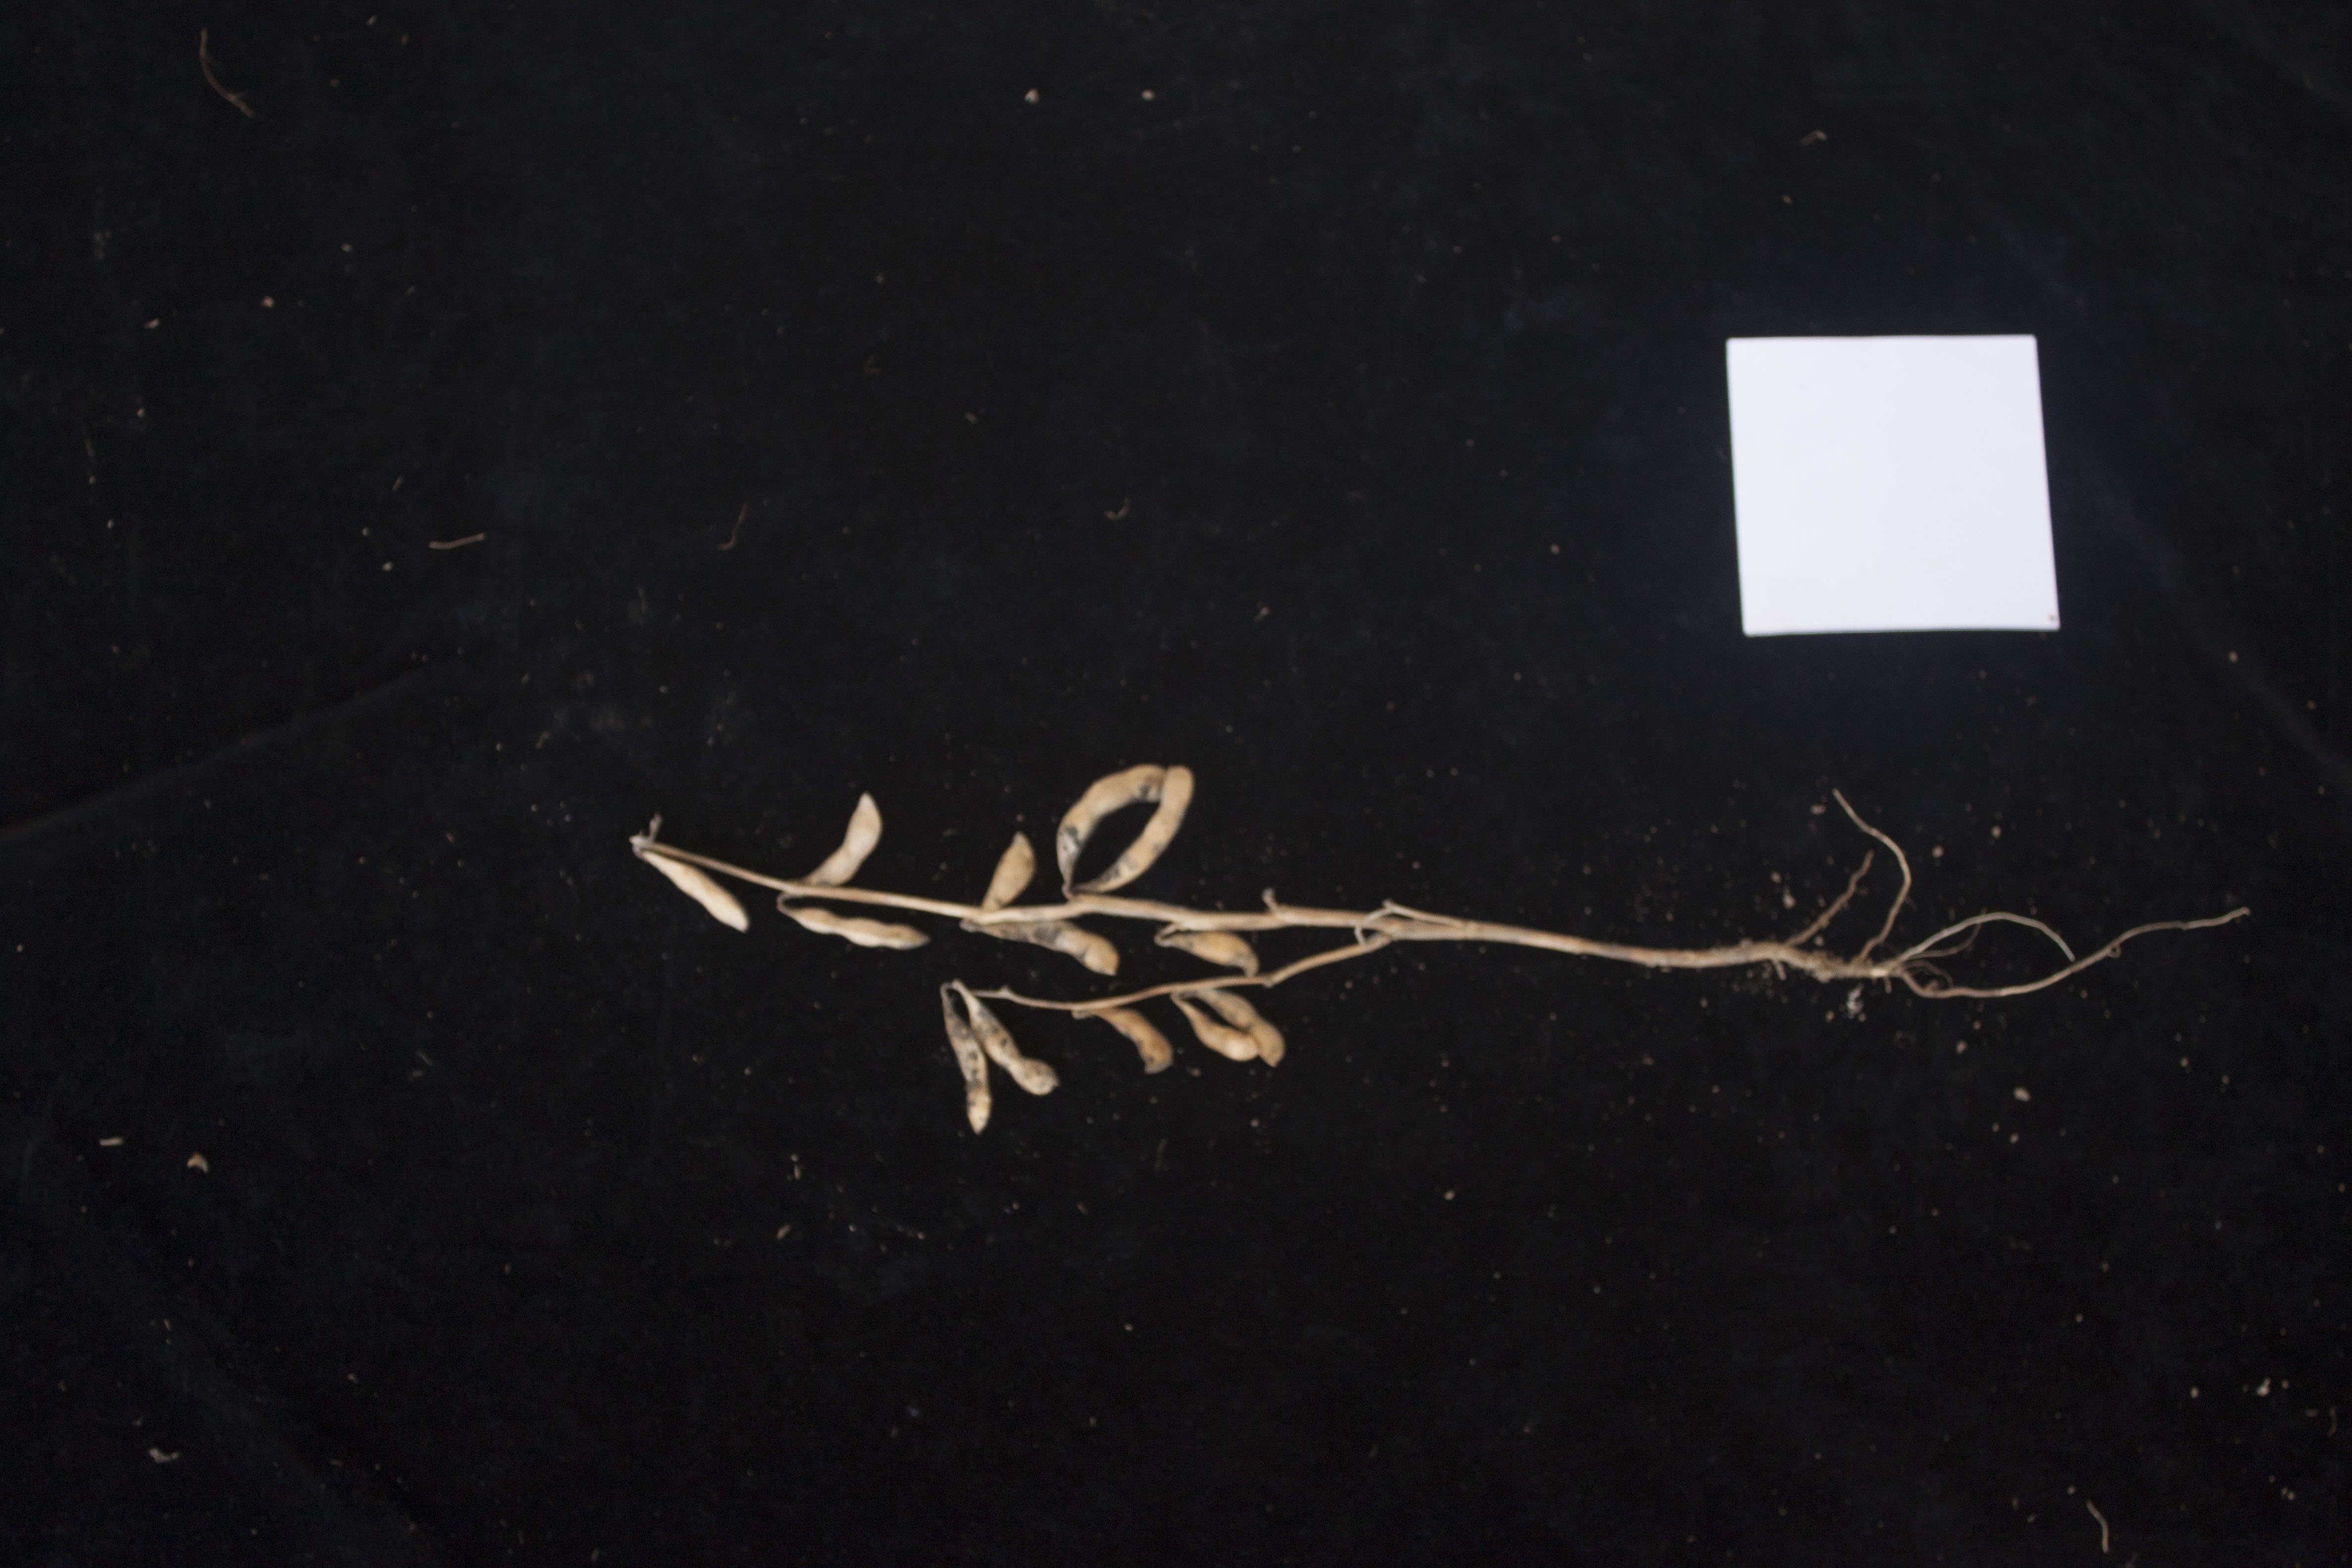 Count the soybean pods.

13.